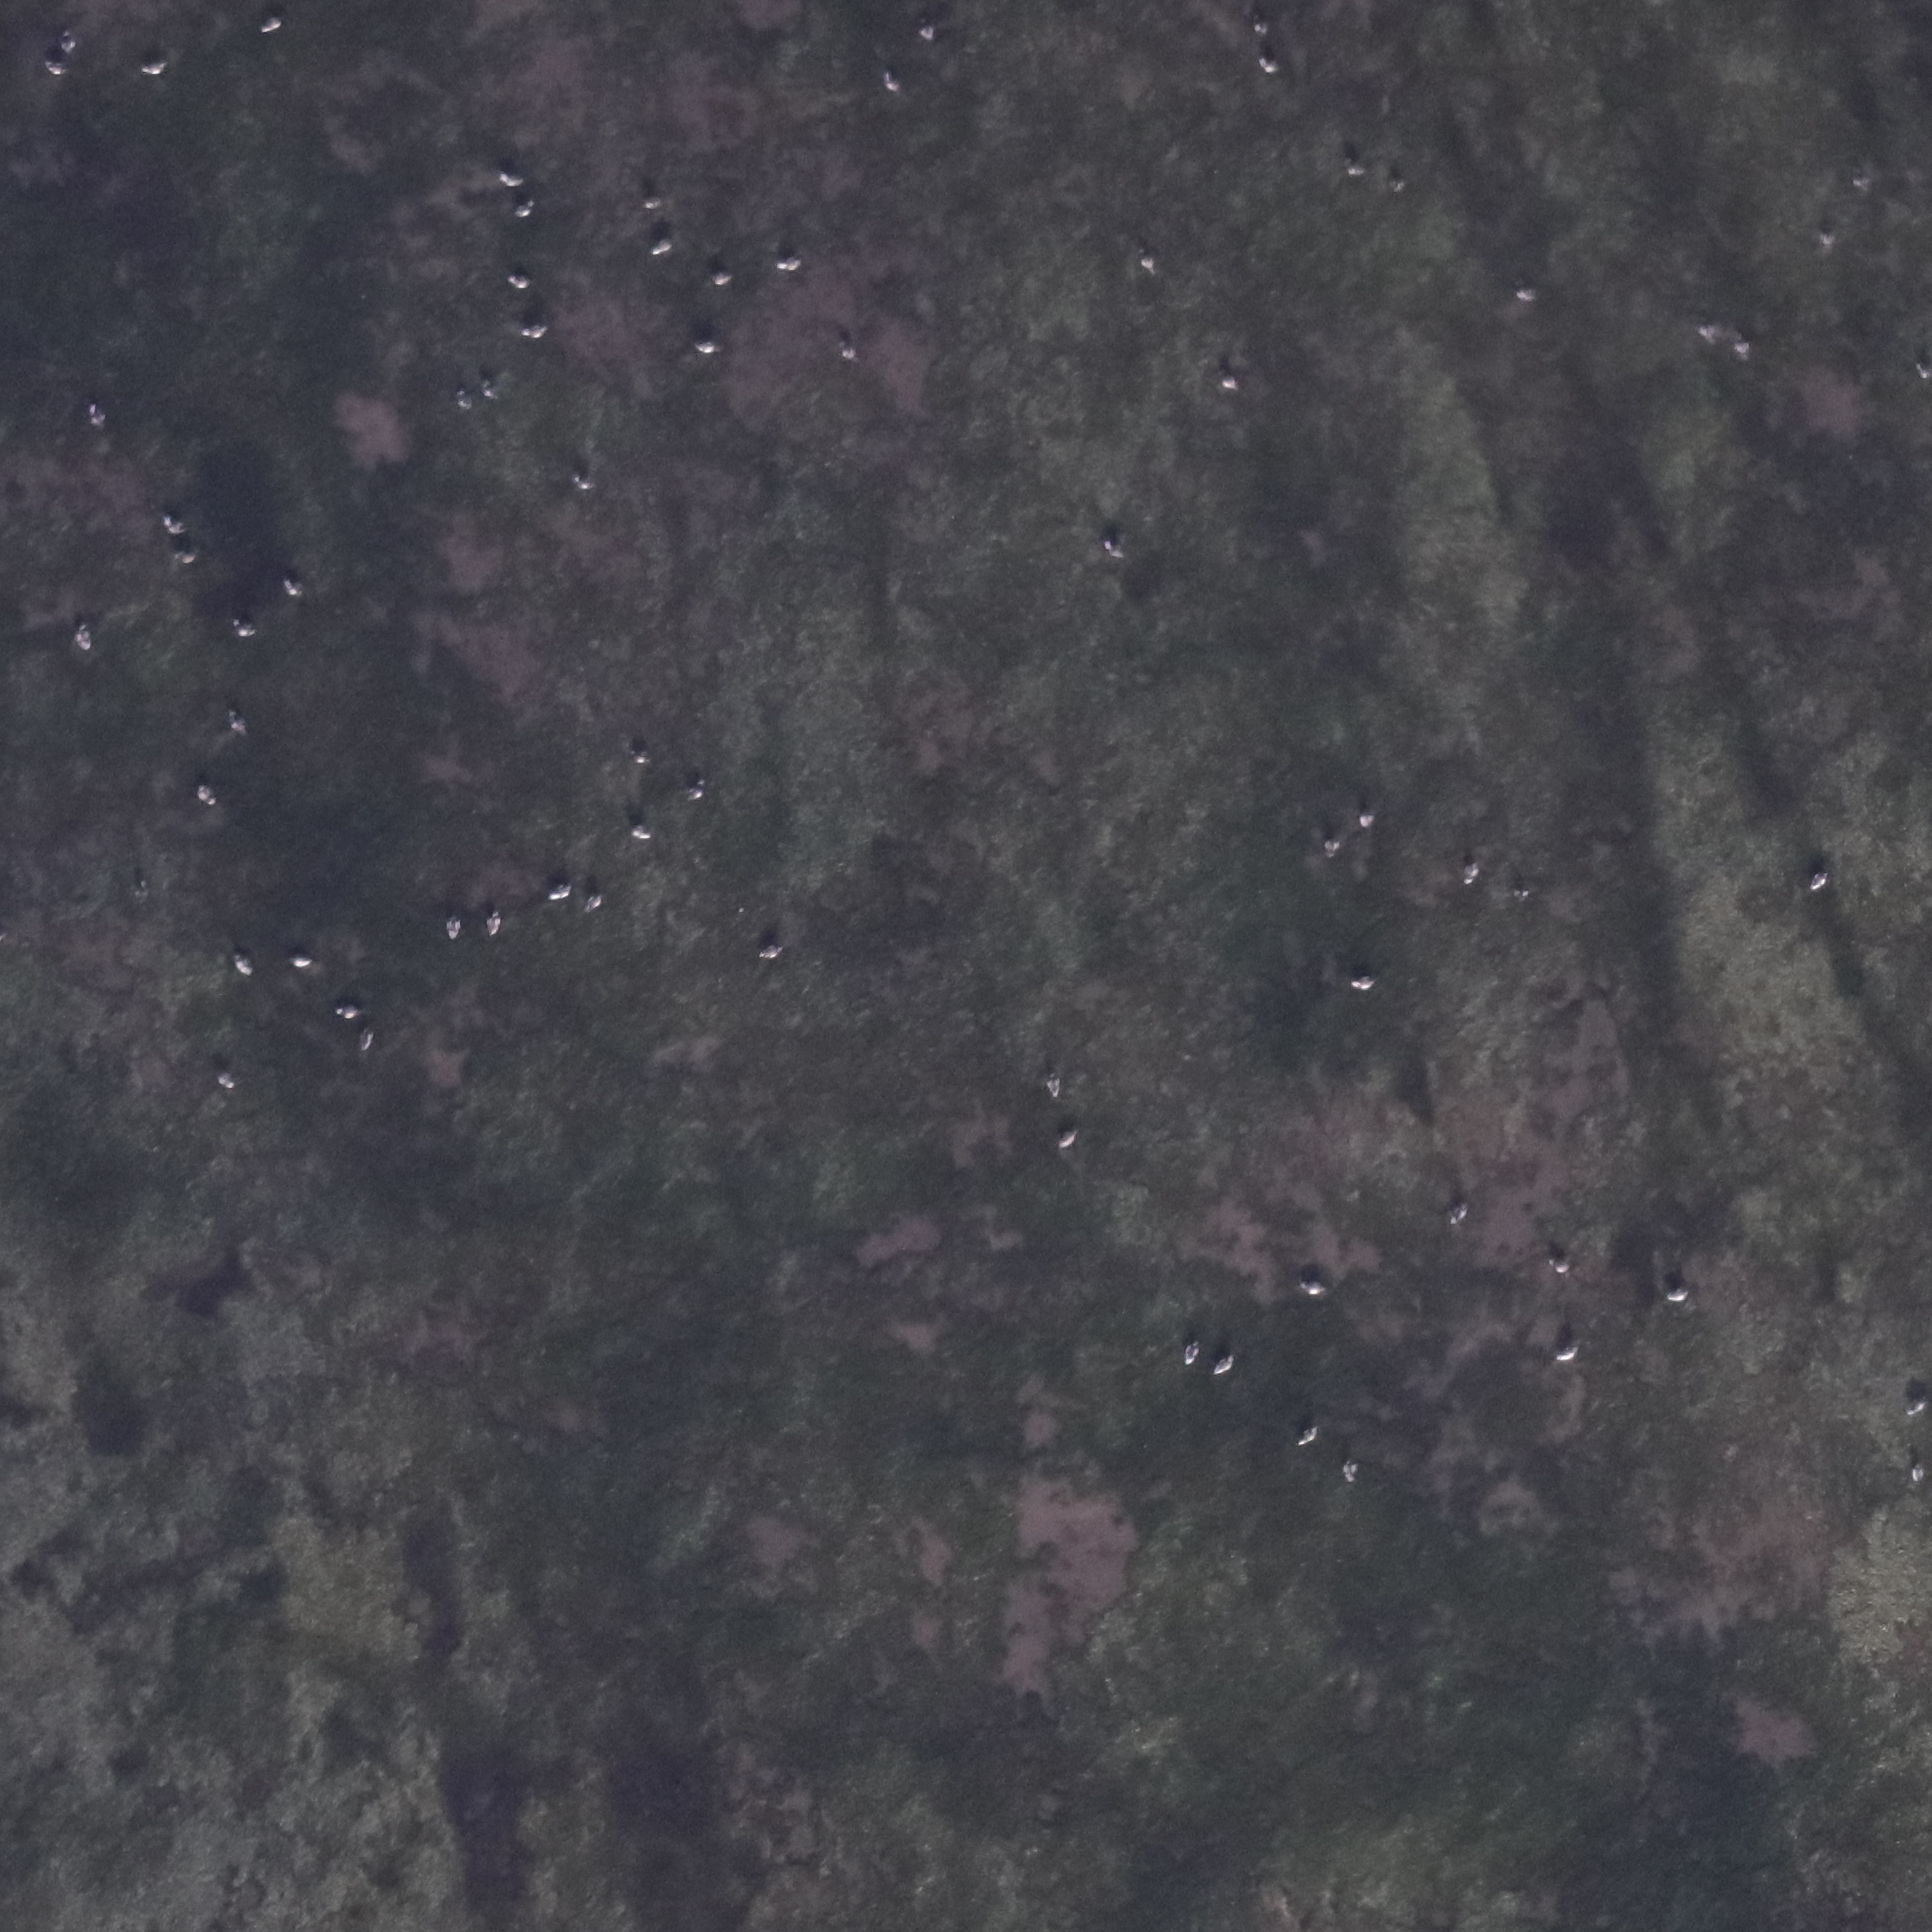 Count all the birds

74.